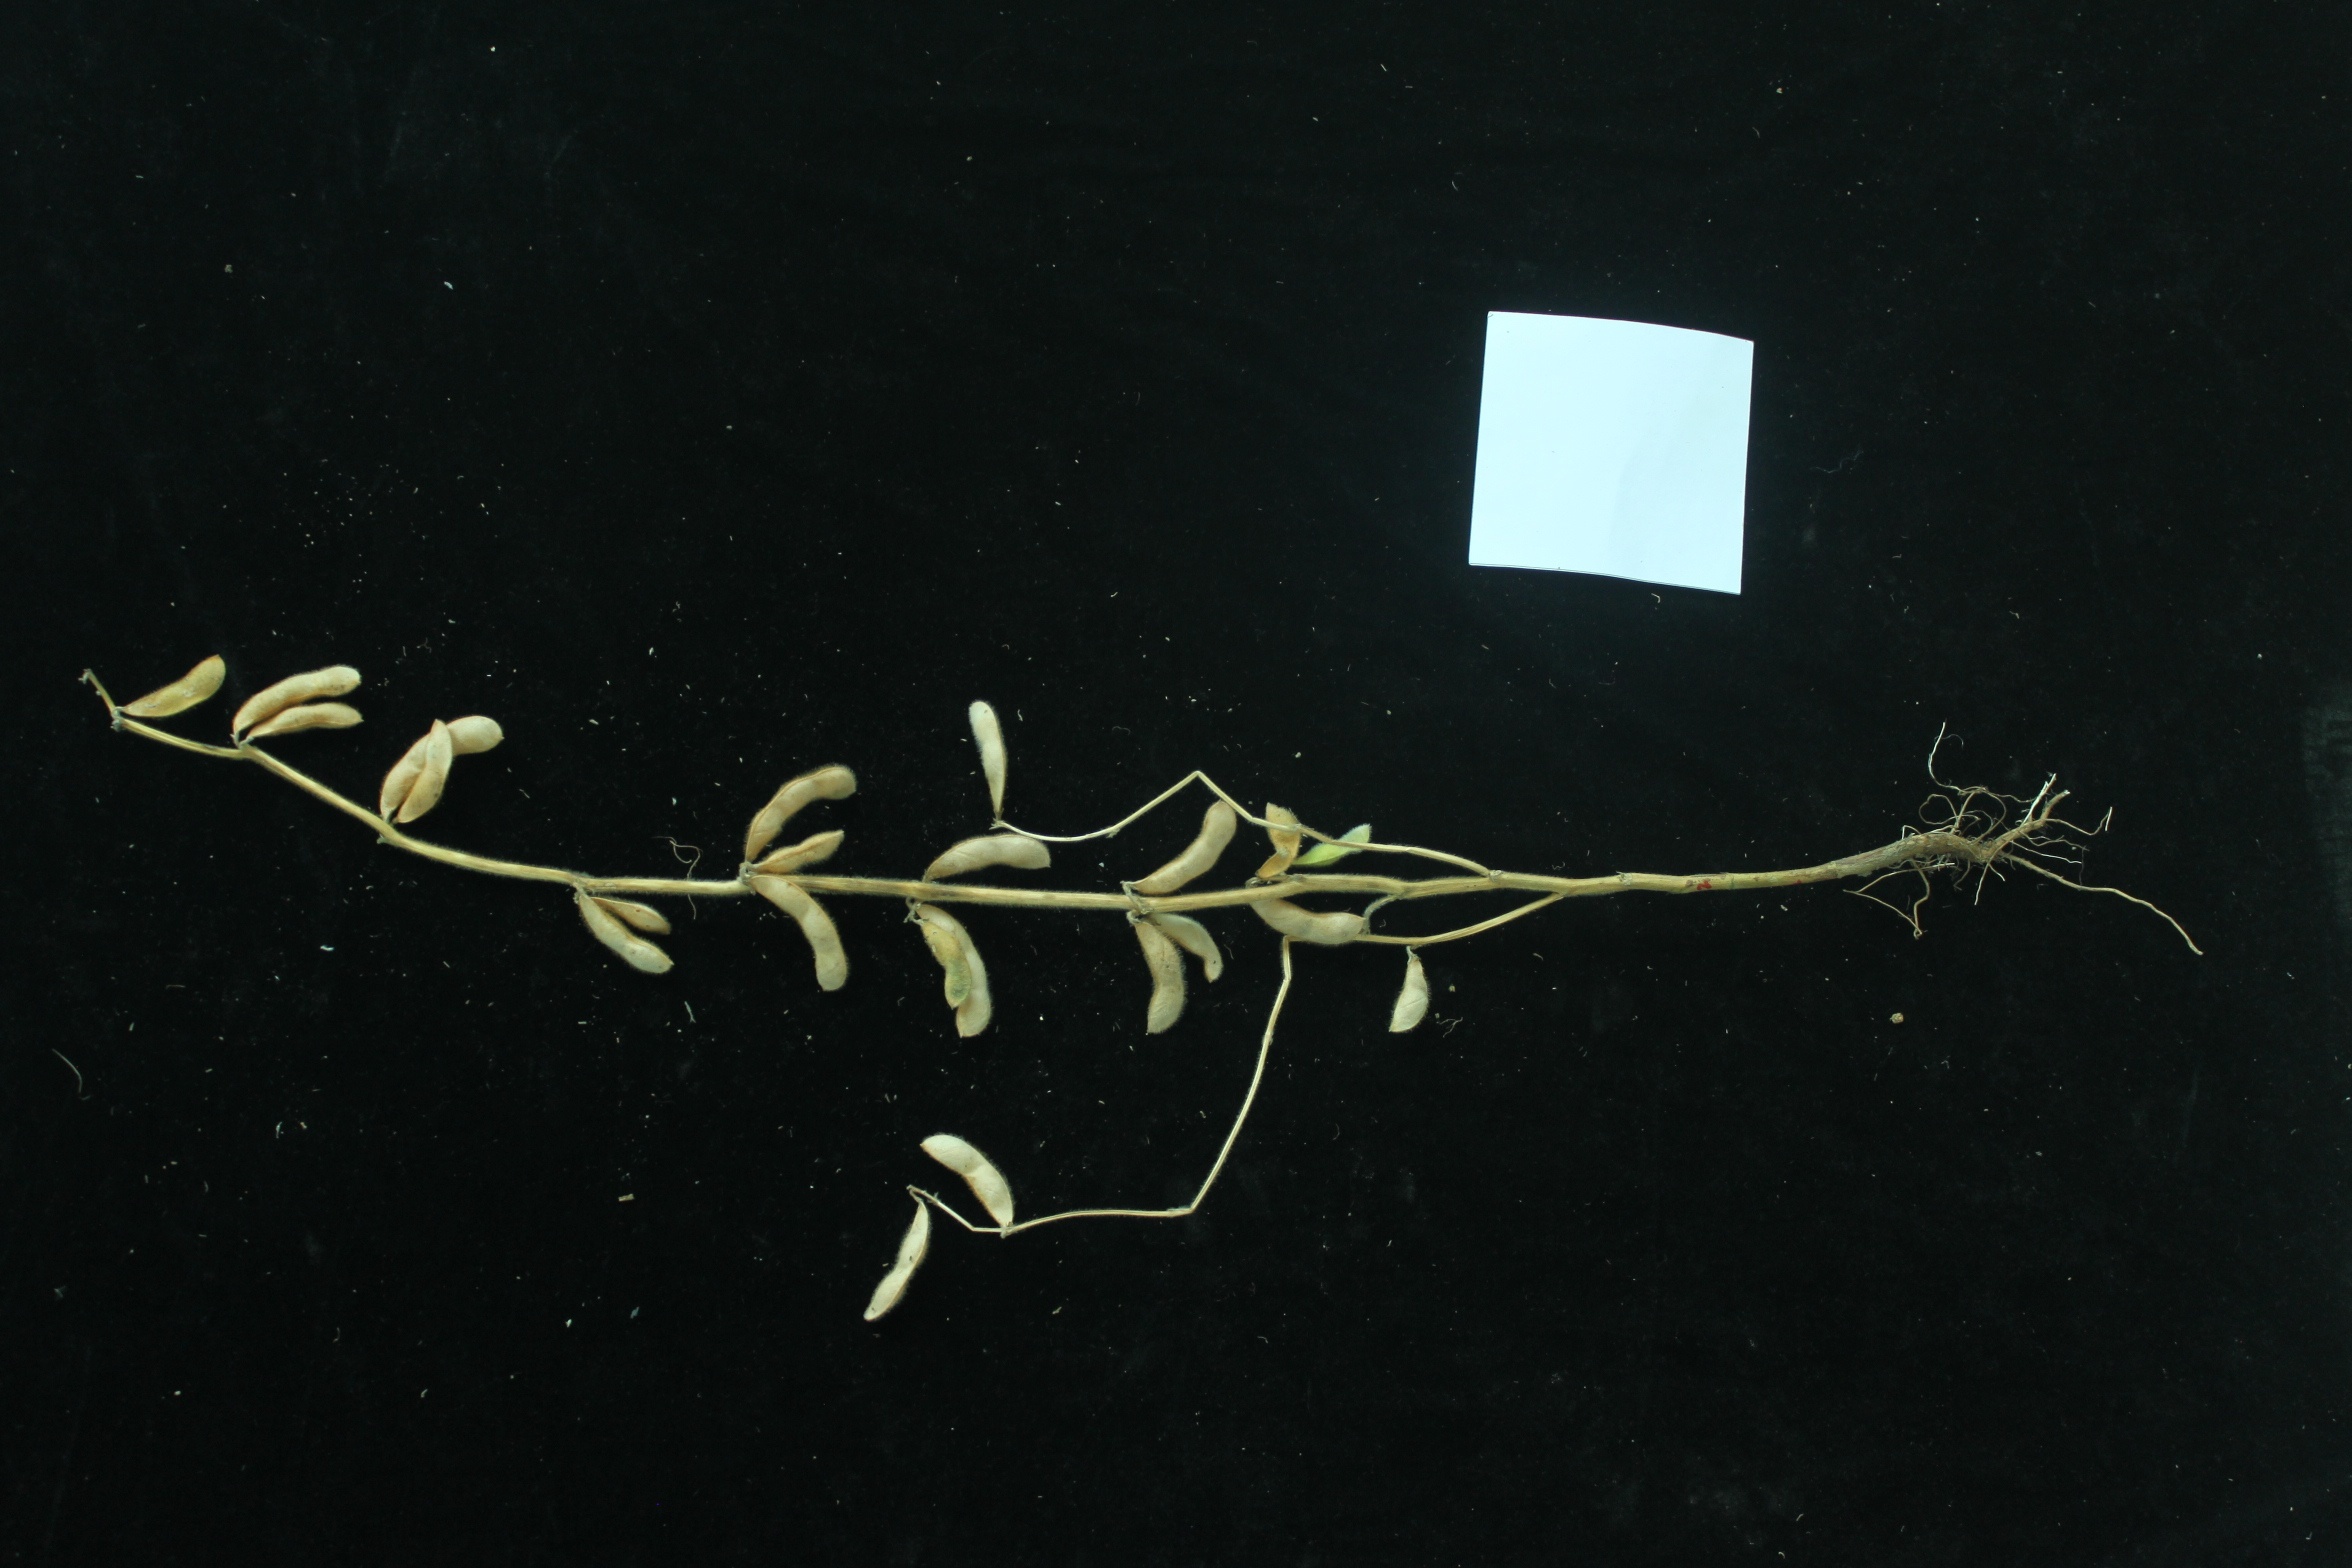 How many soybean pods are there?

23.